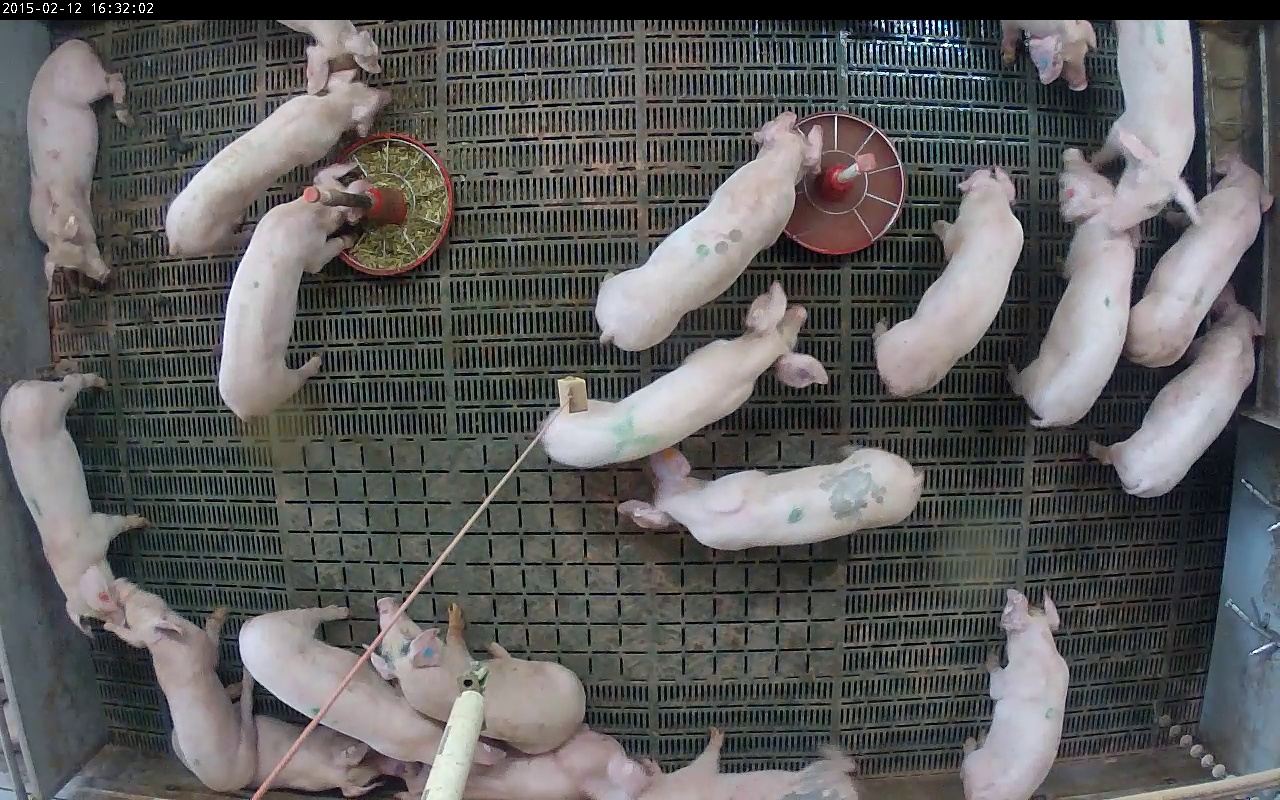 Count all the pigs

21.